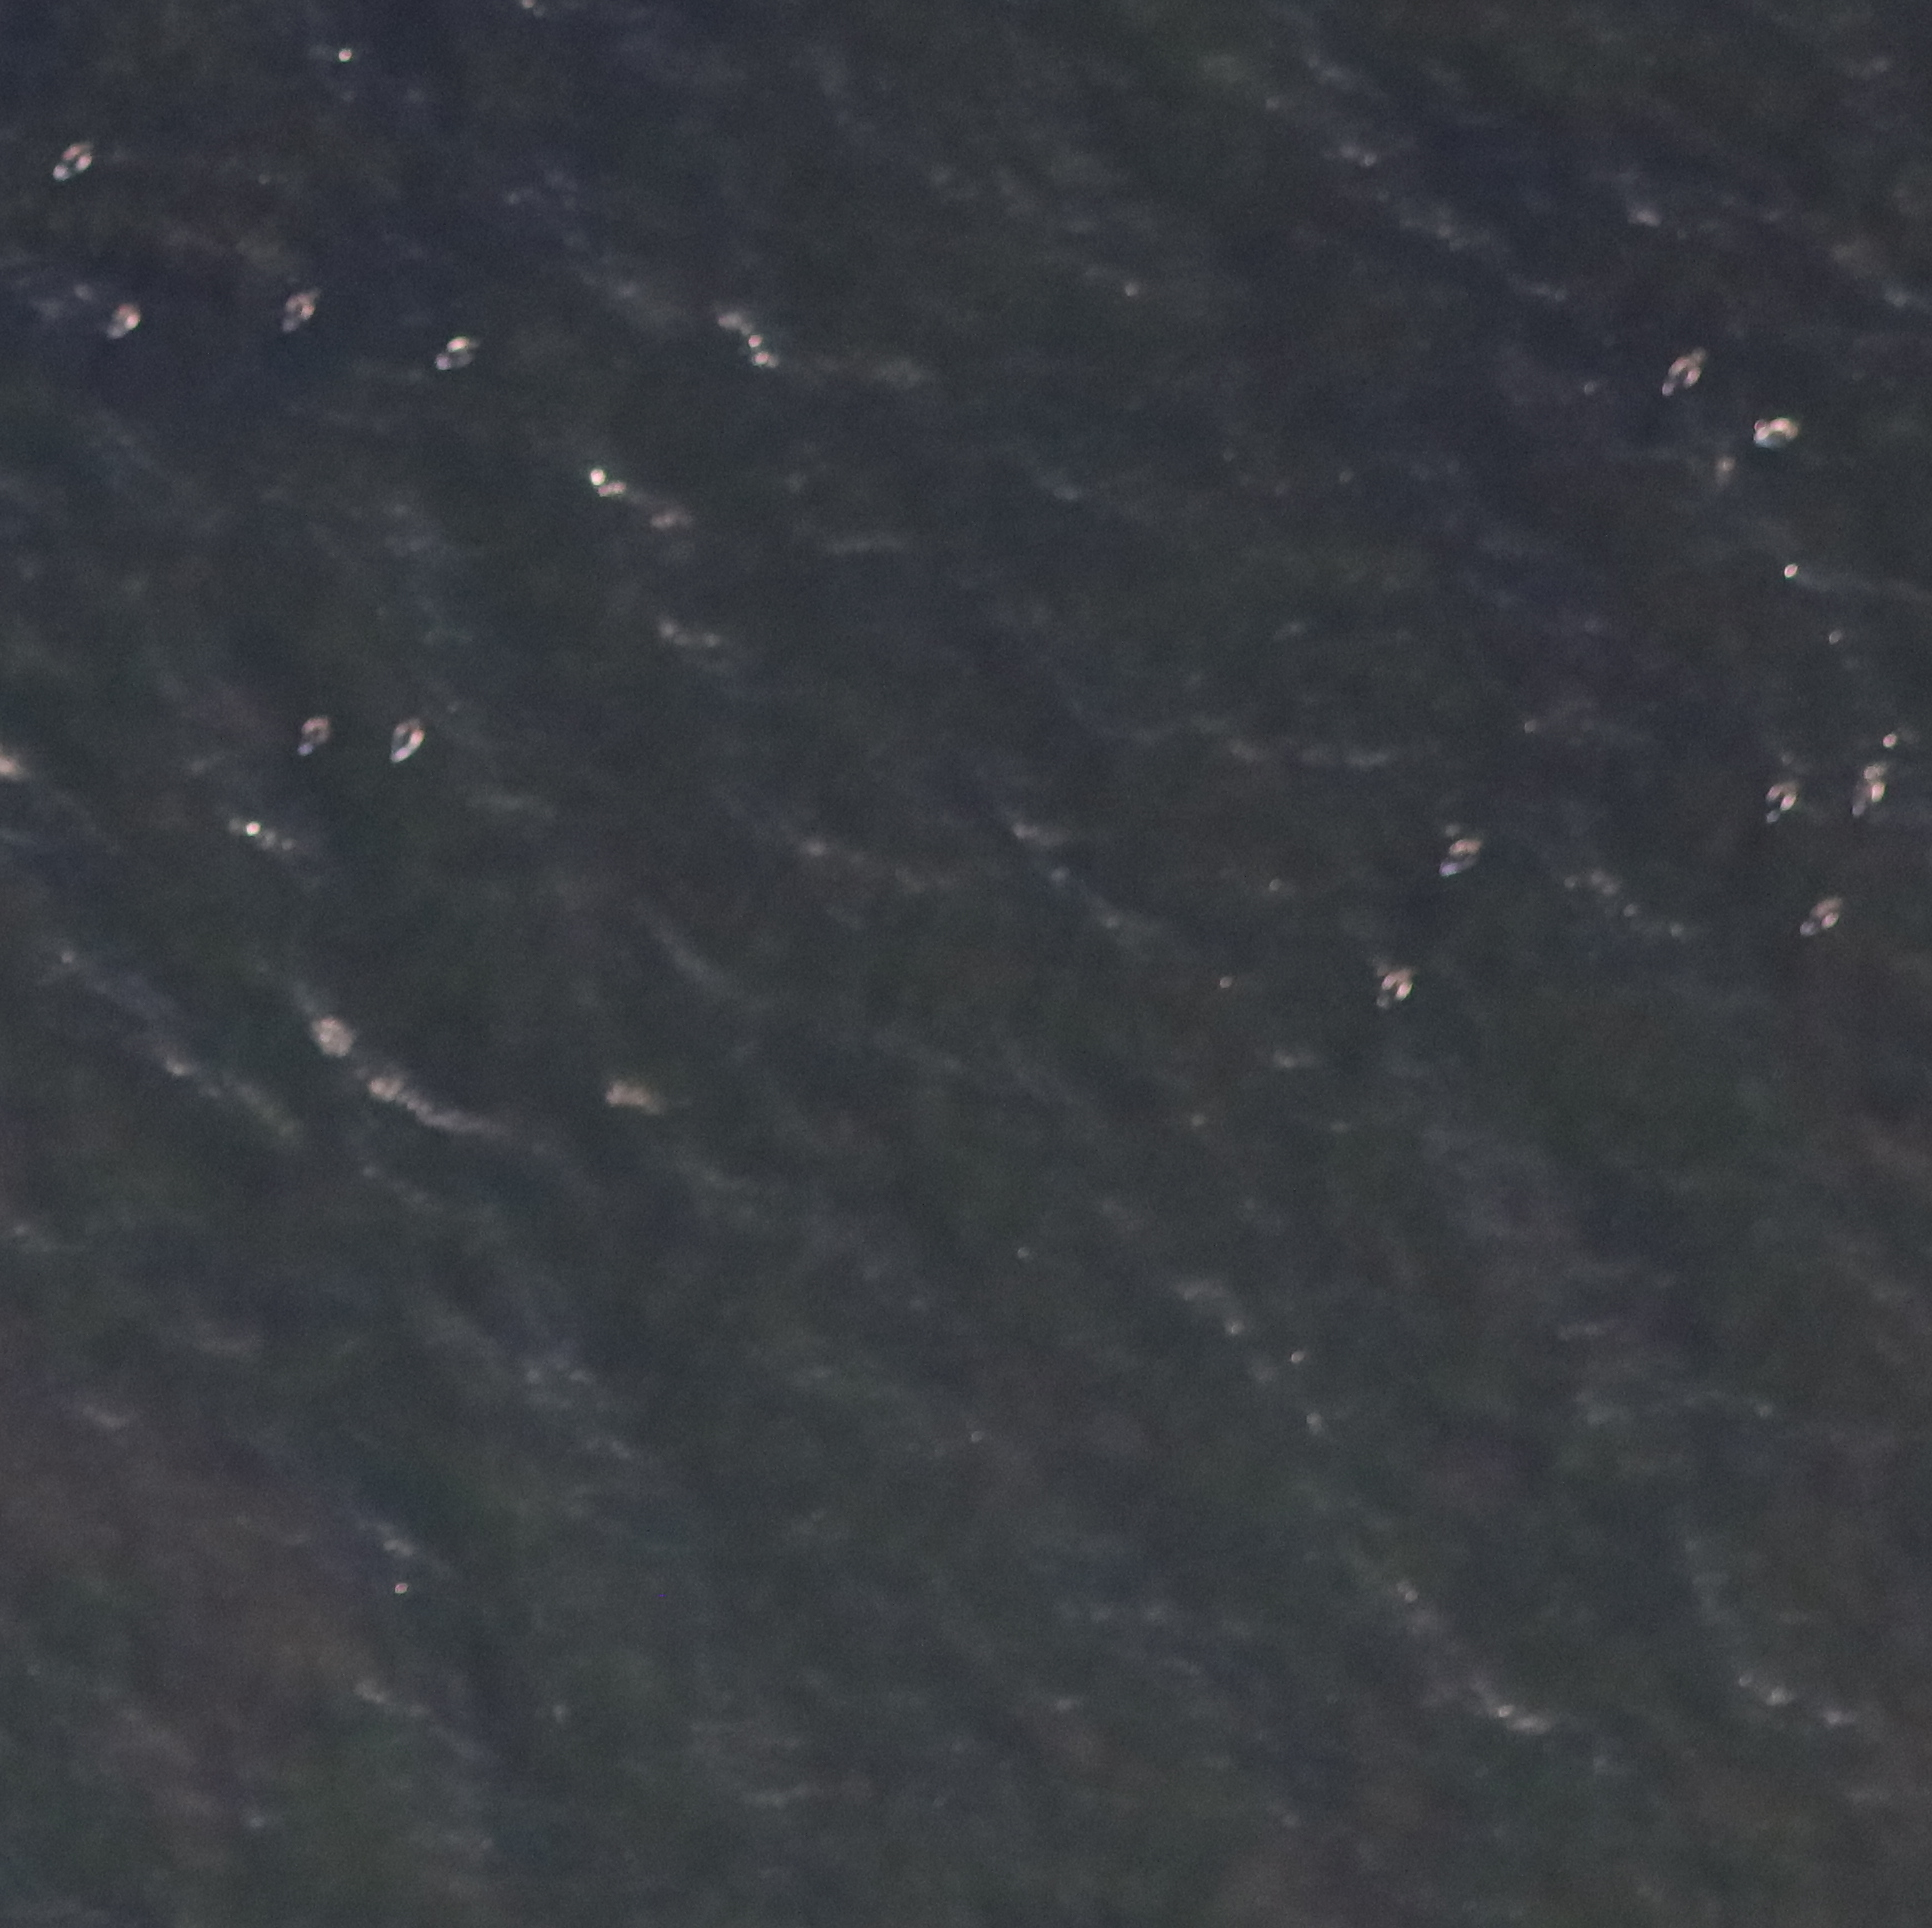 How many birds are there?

13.